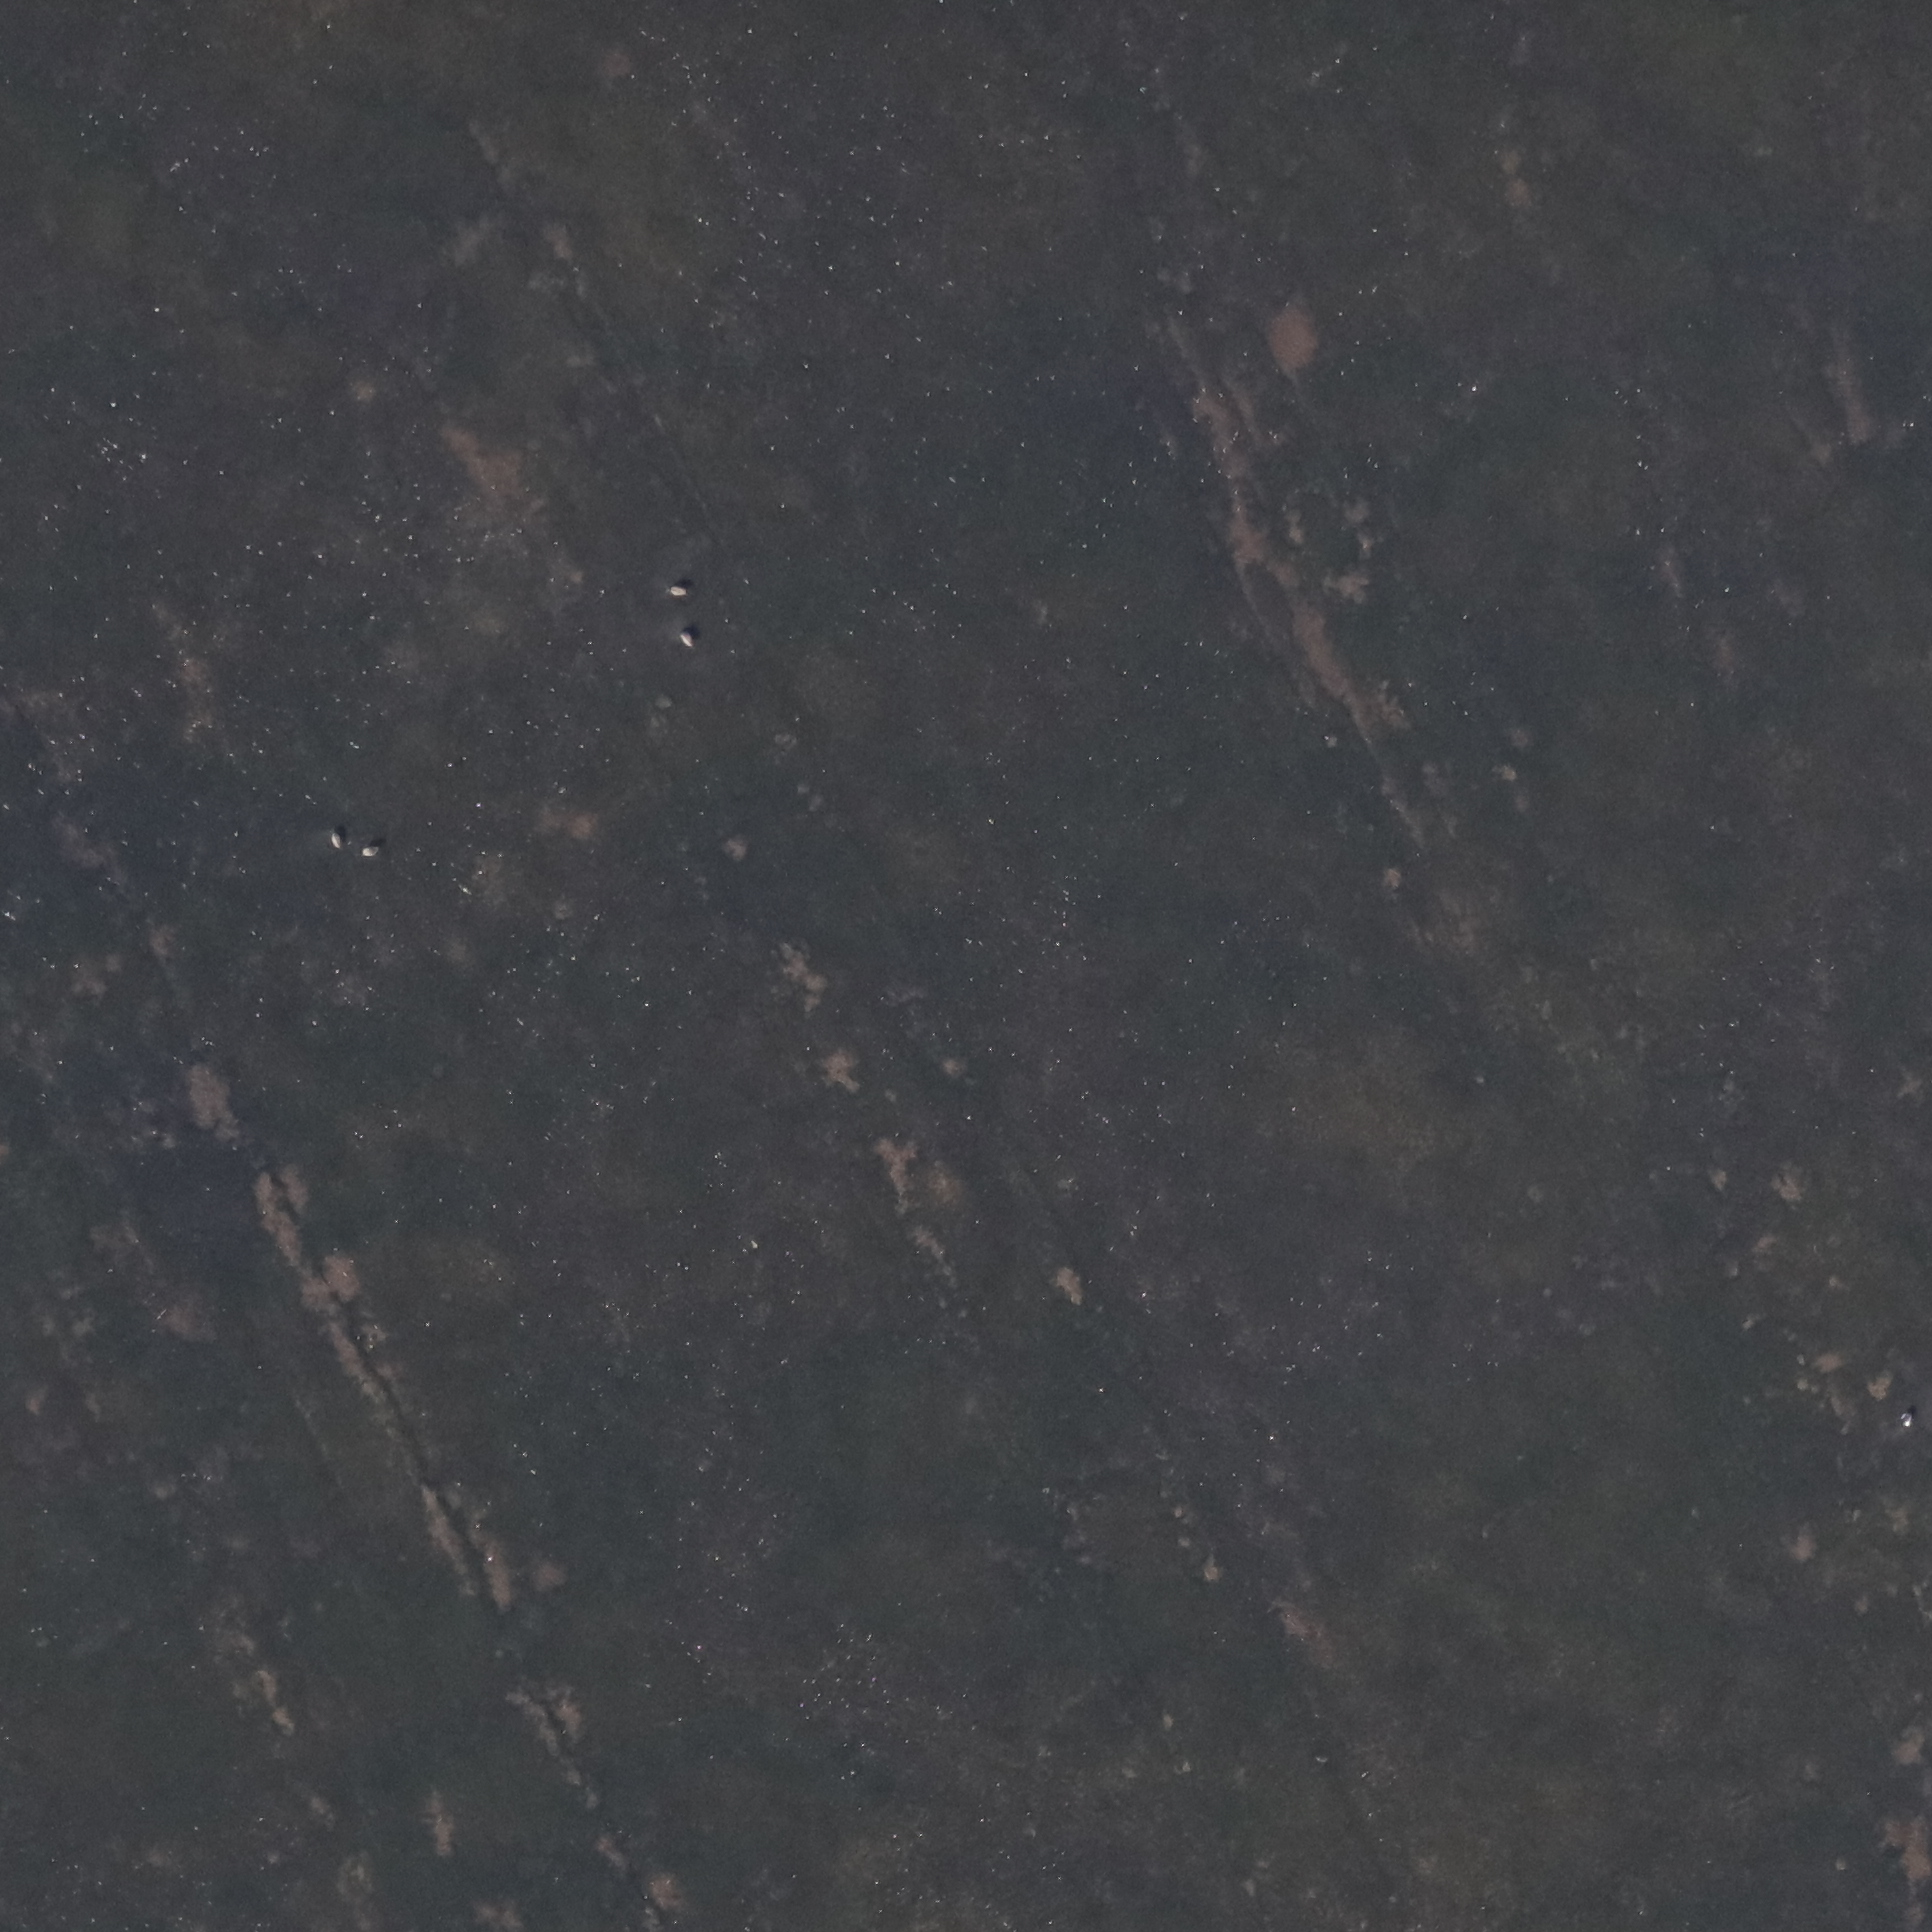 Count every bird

4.